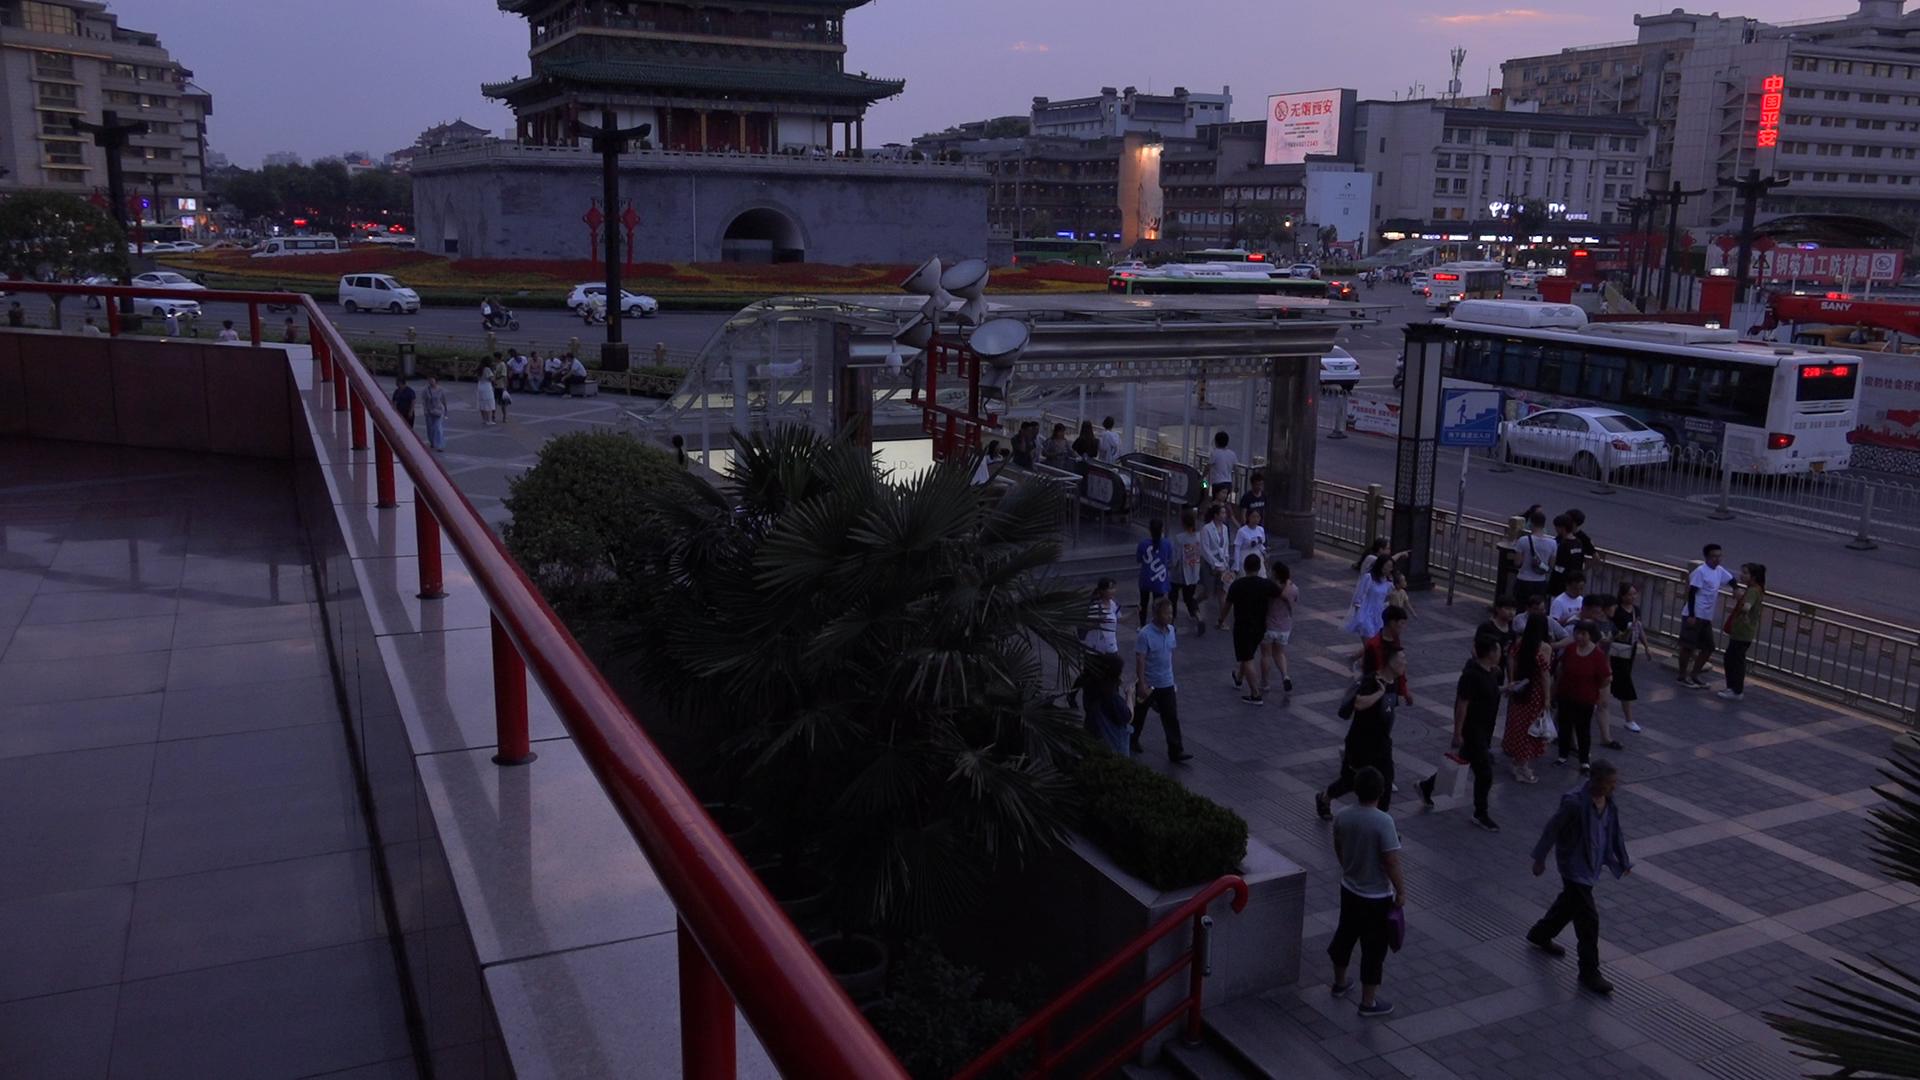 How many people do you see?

144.